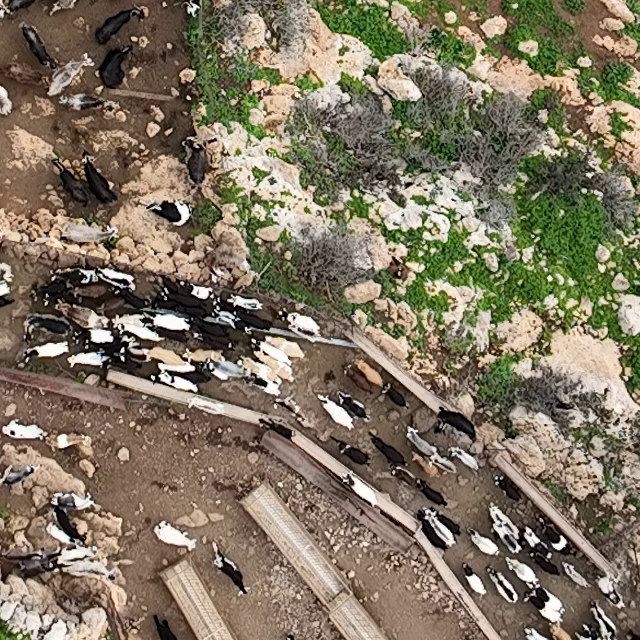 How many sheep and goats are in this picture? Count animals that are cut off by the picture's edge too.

116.